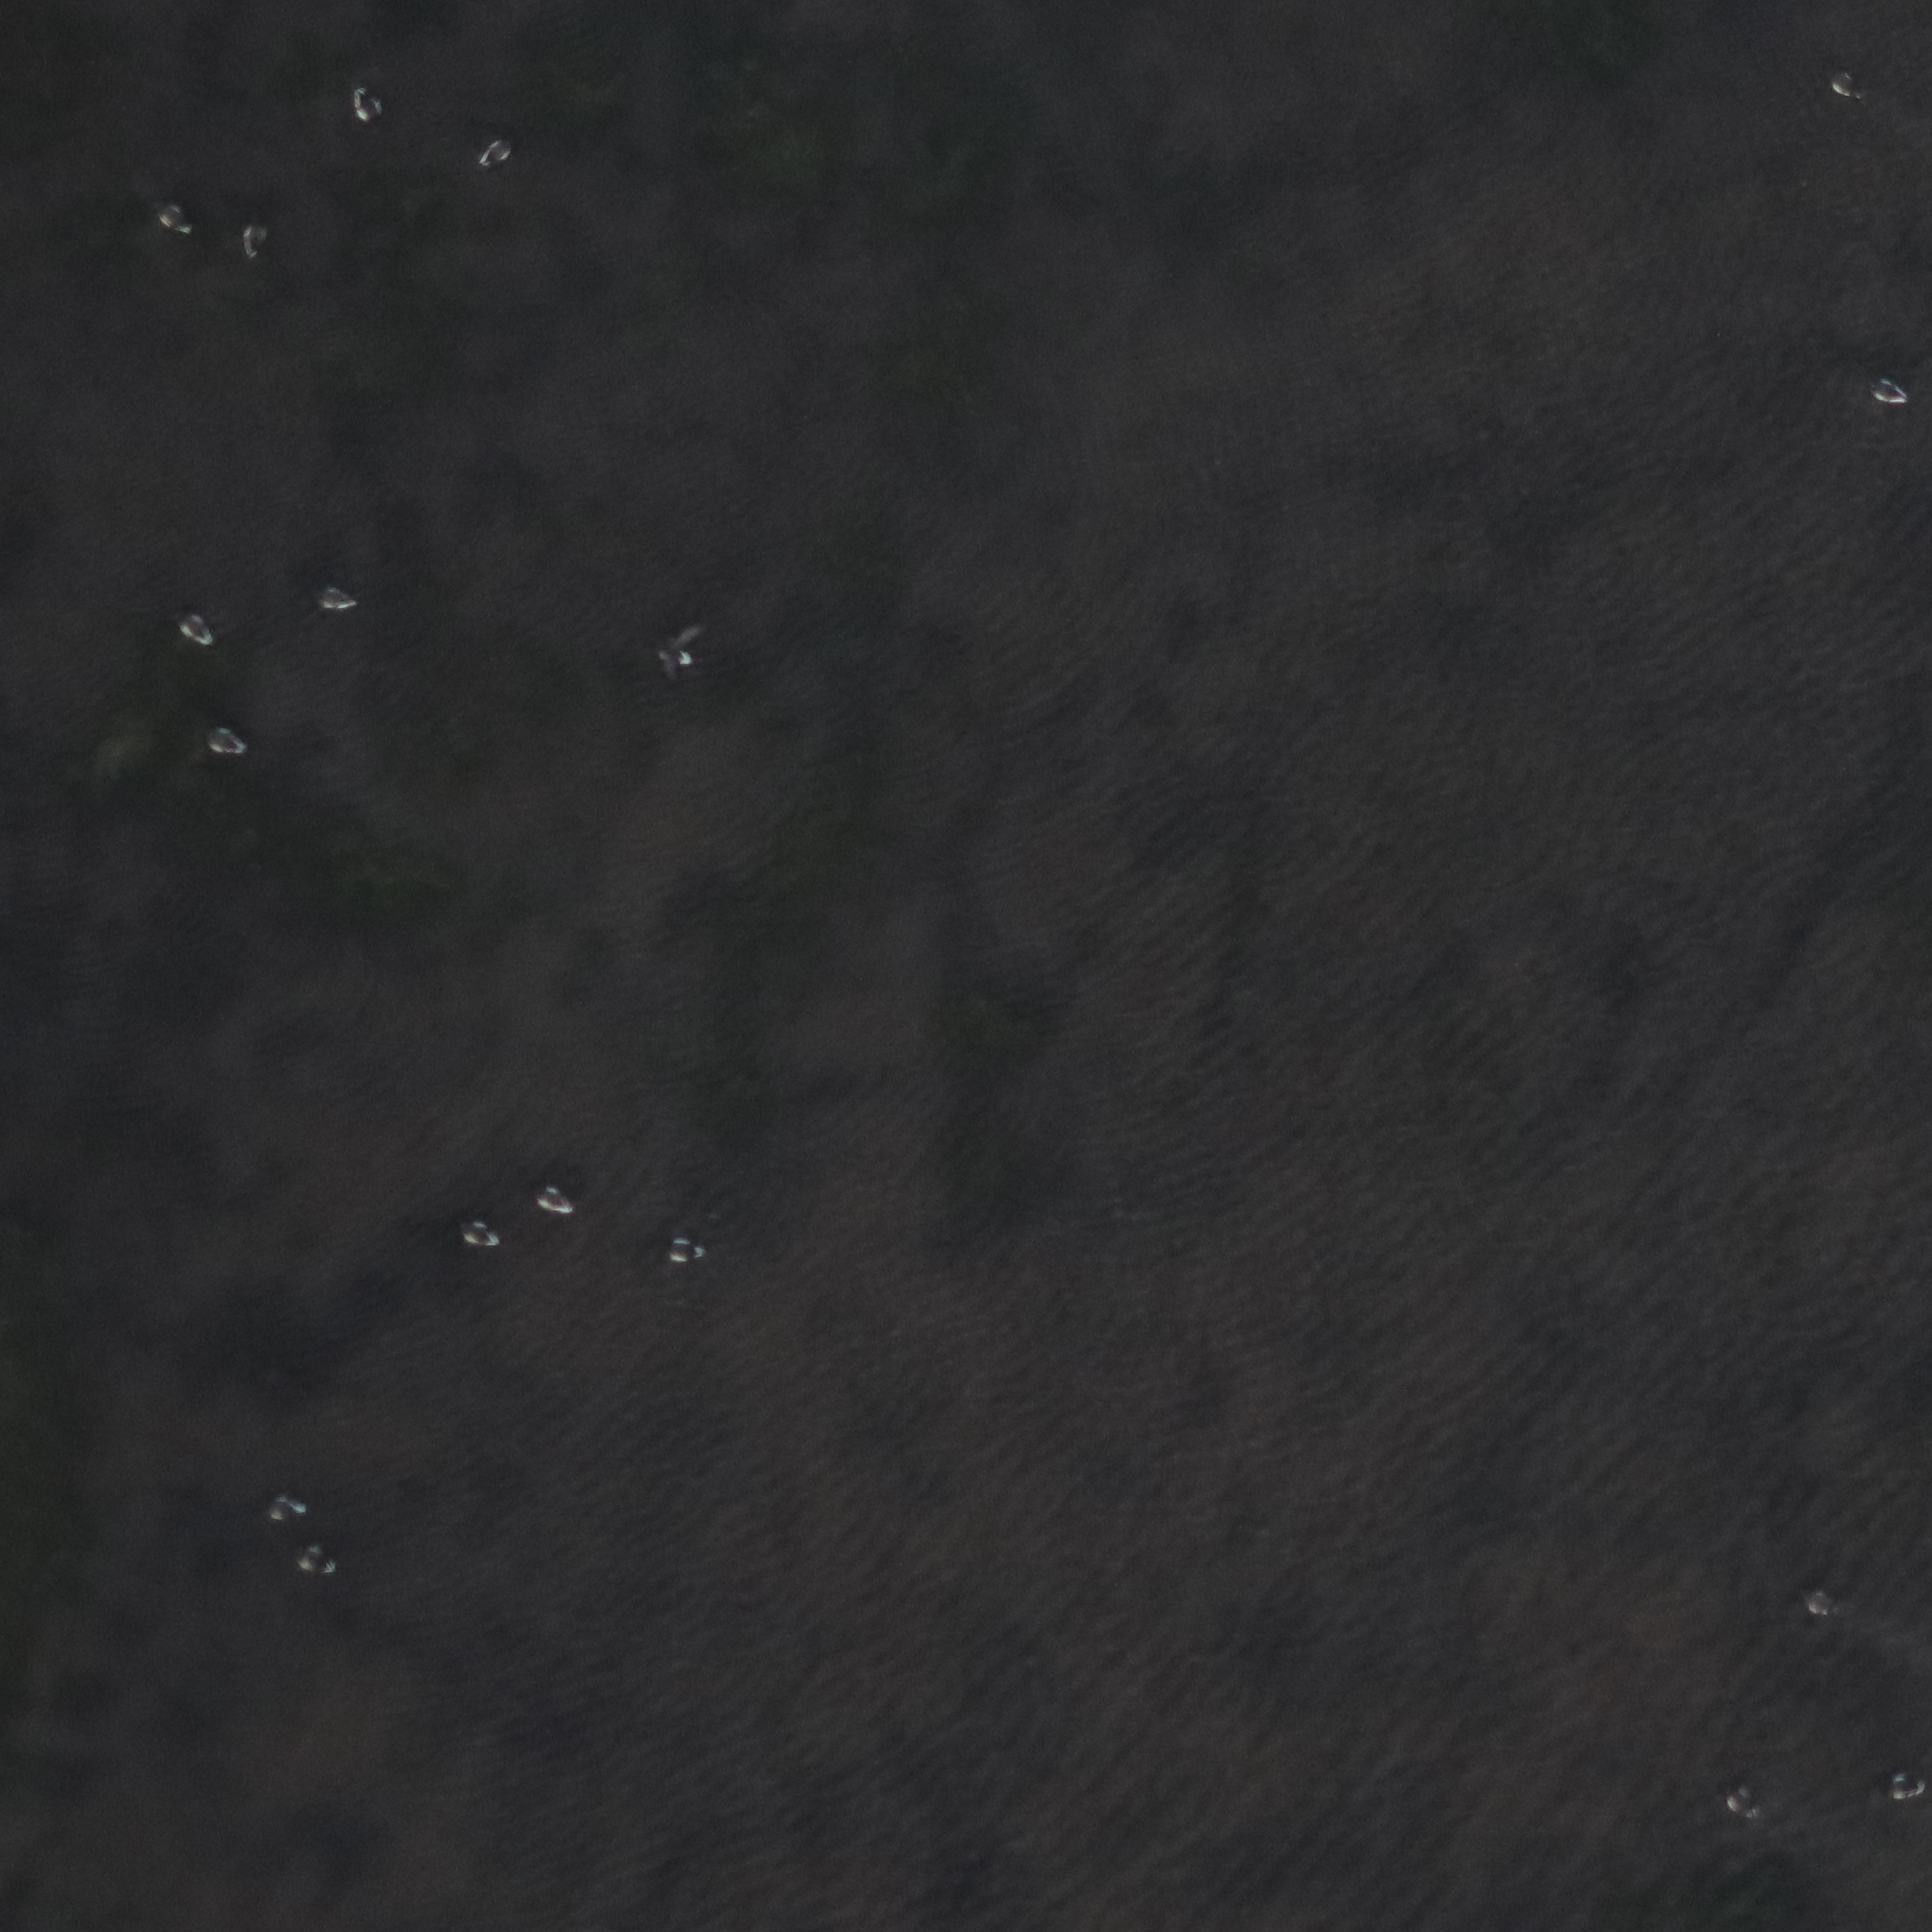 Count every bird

18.